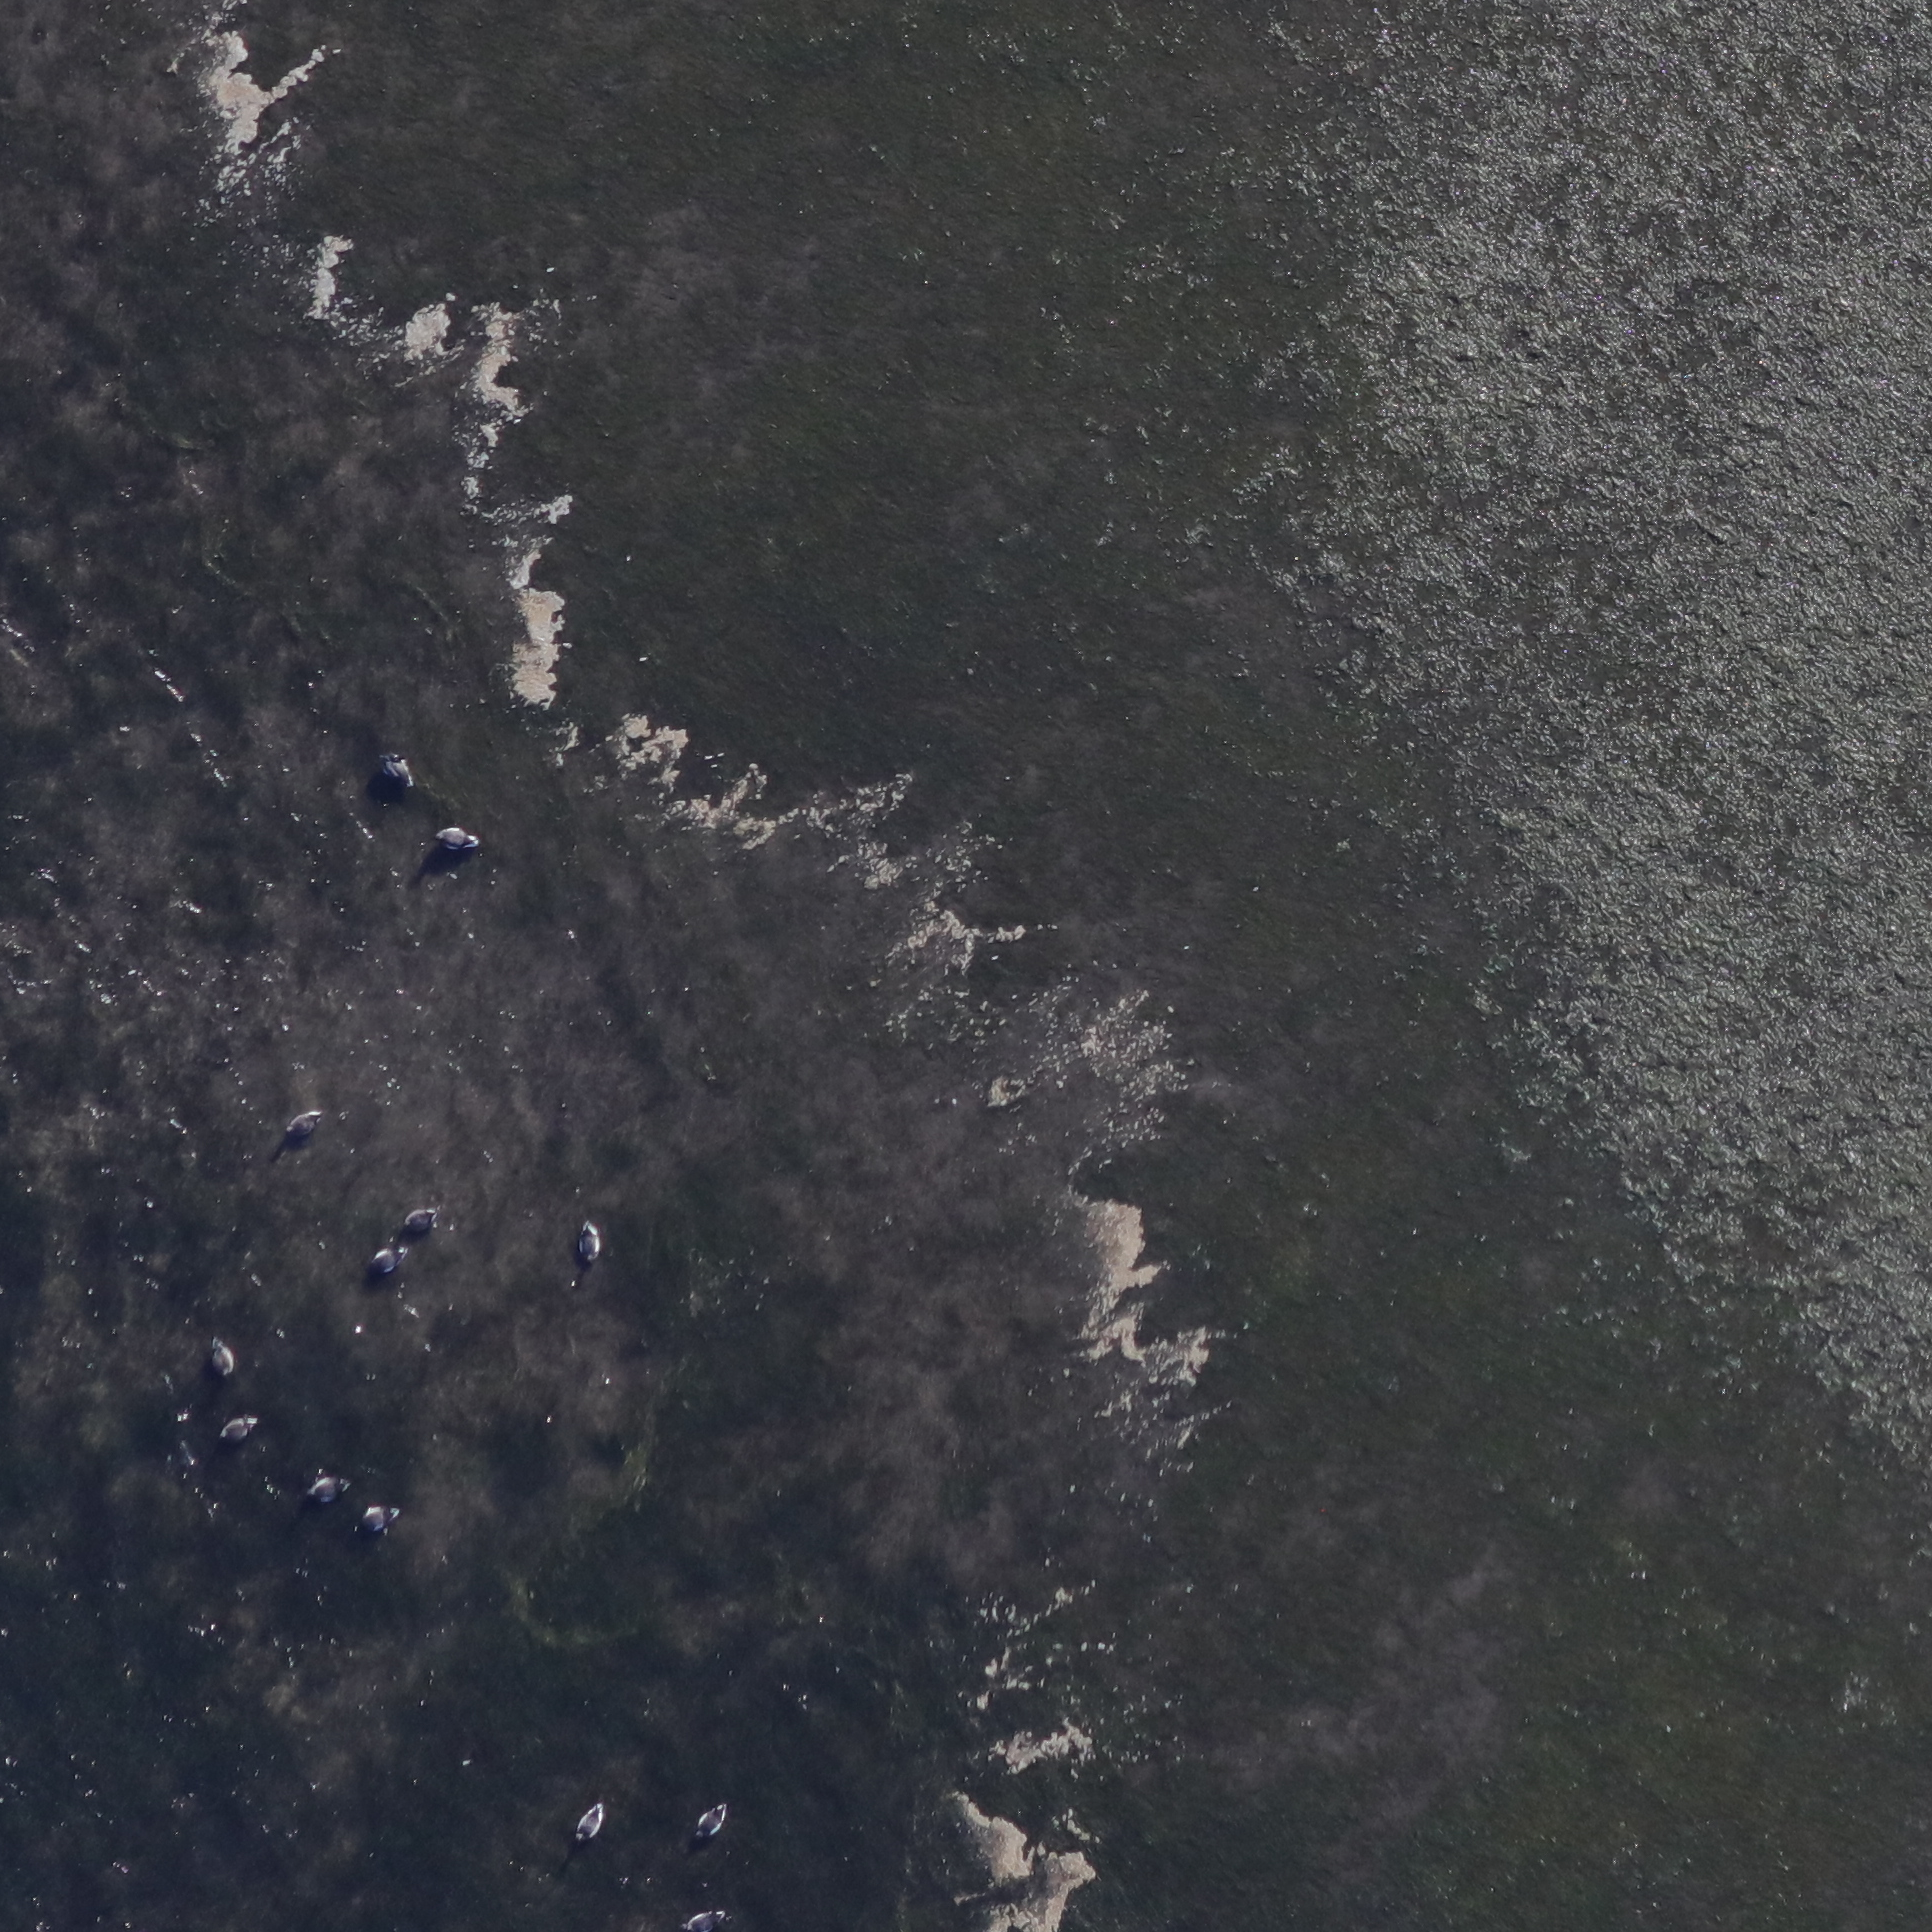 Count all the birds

13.